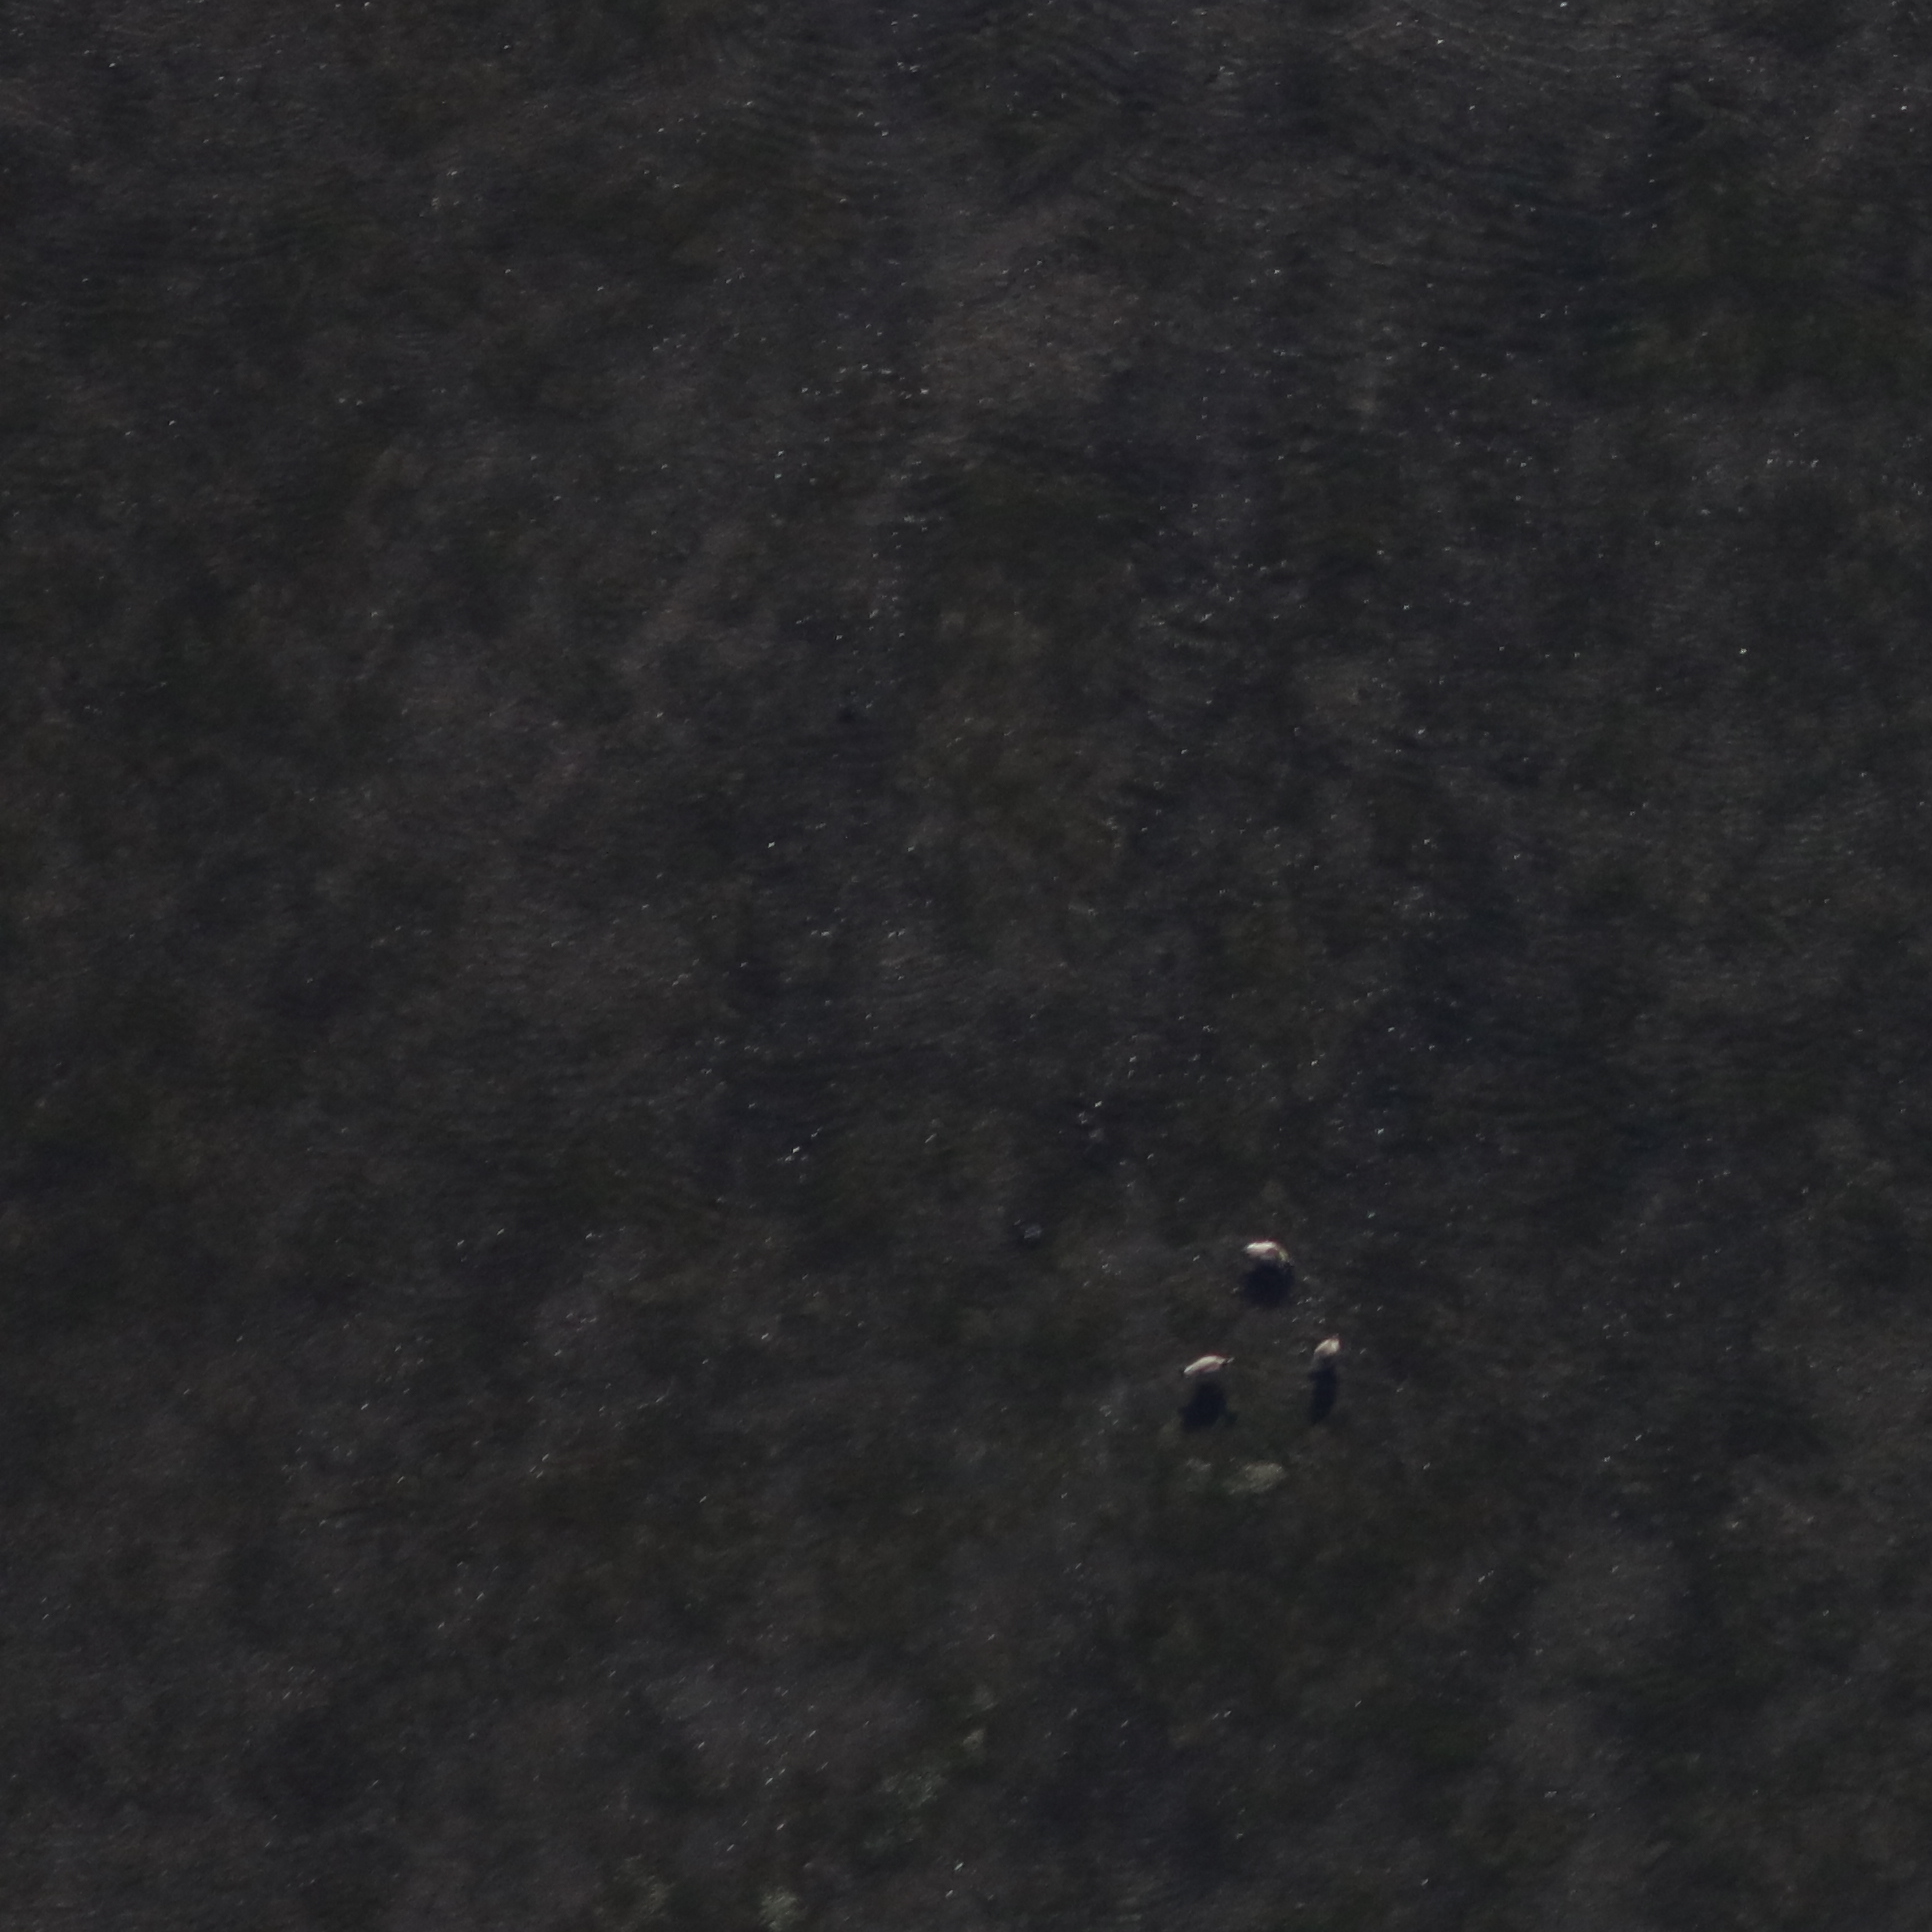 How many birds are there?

3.